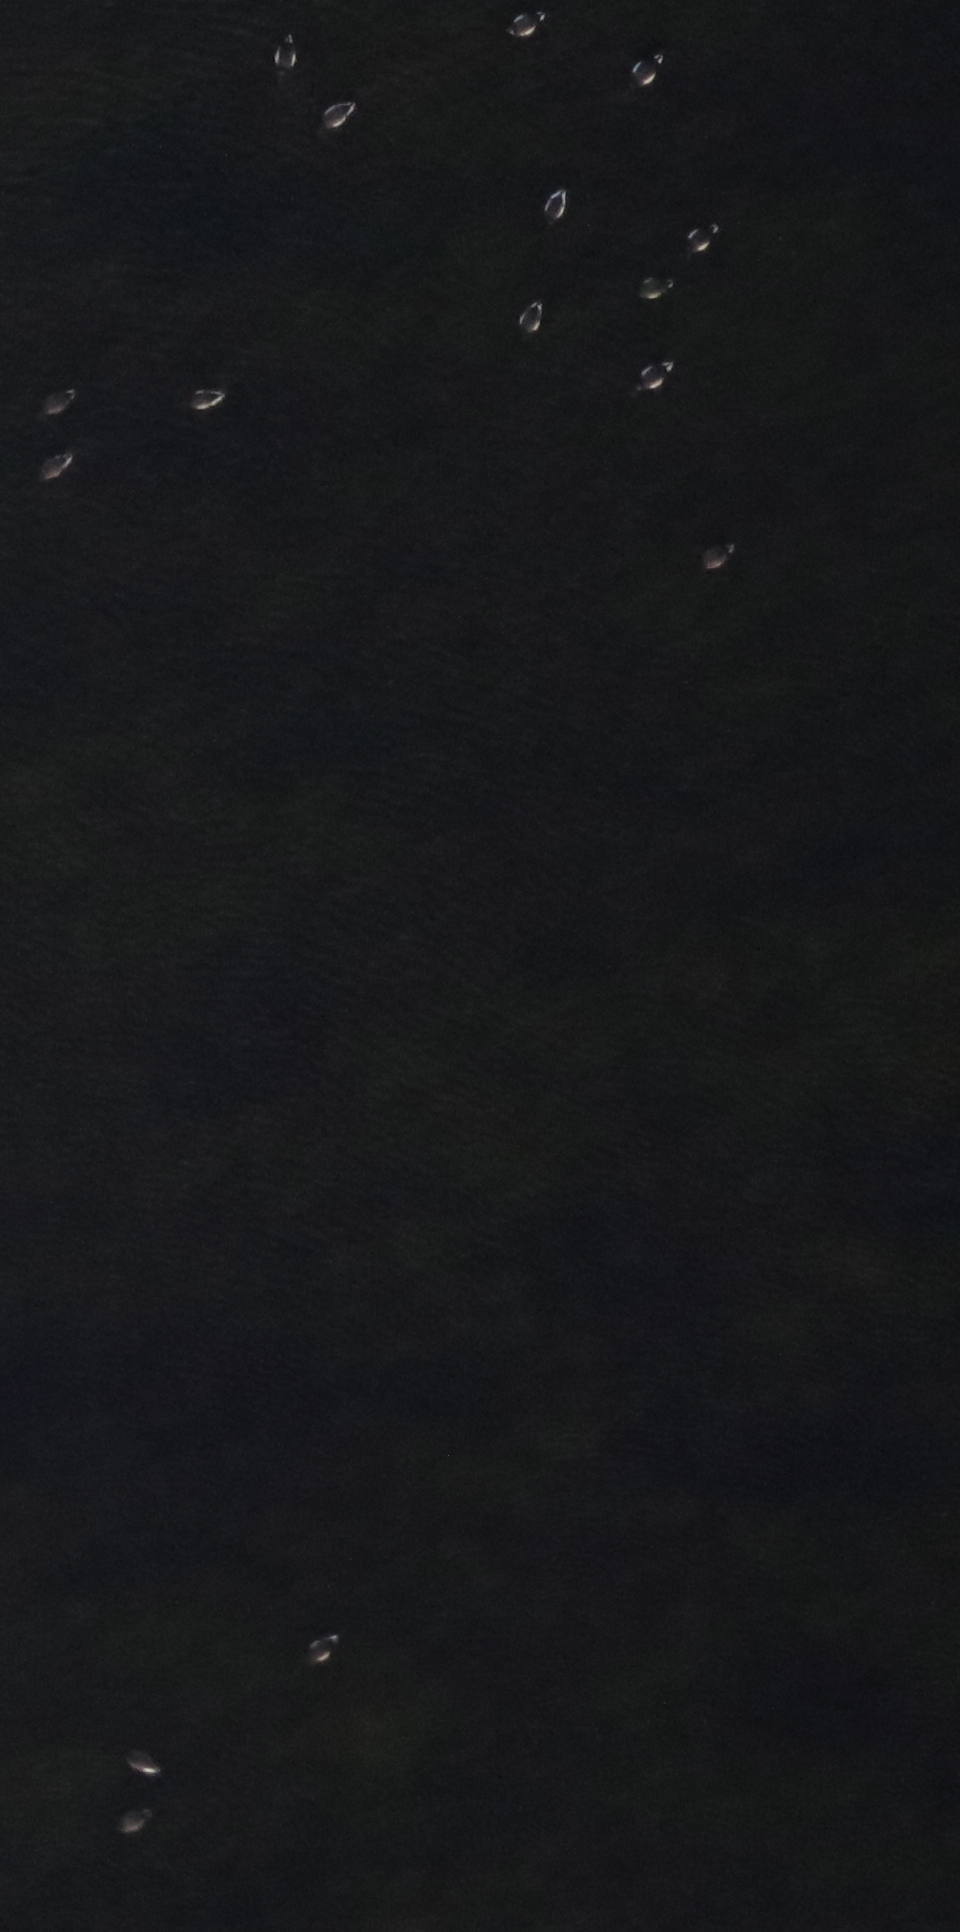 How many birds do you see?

16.